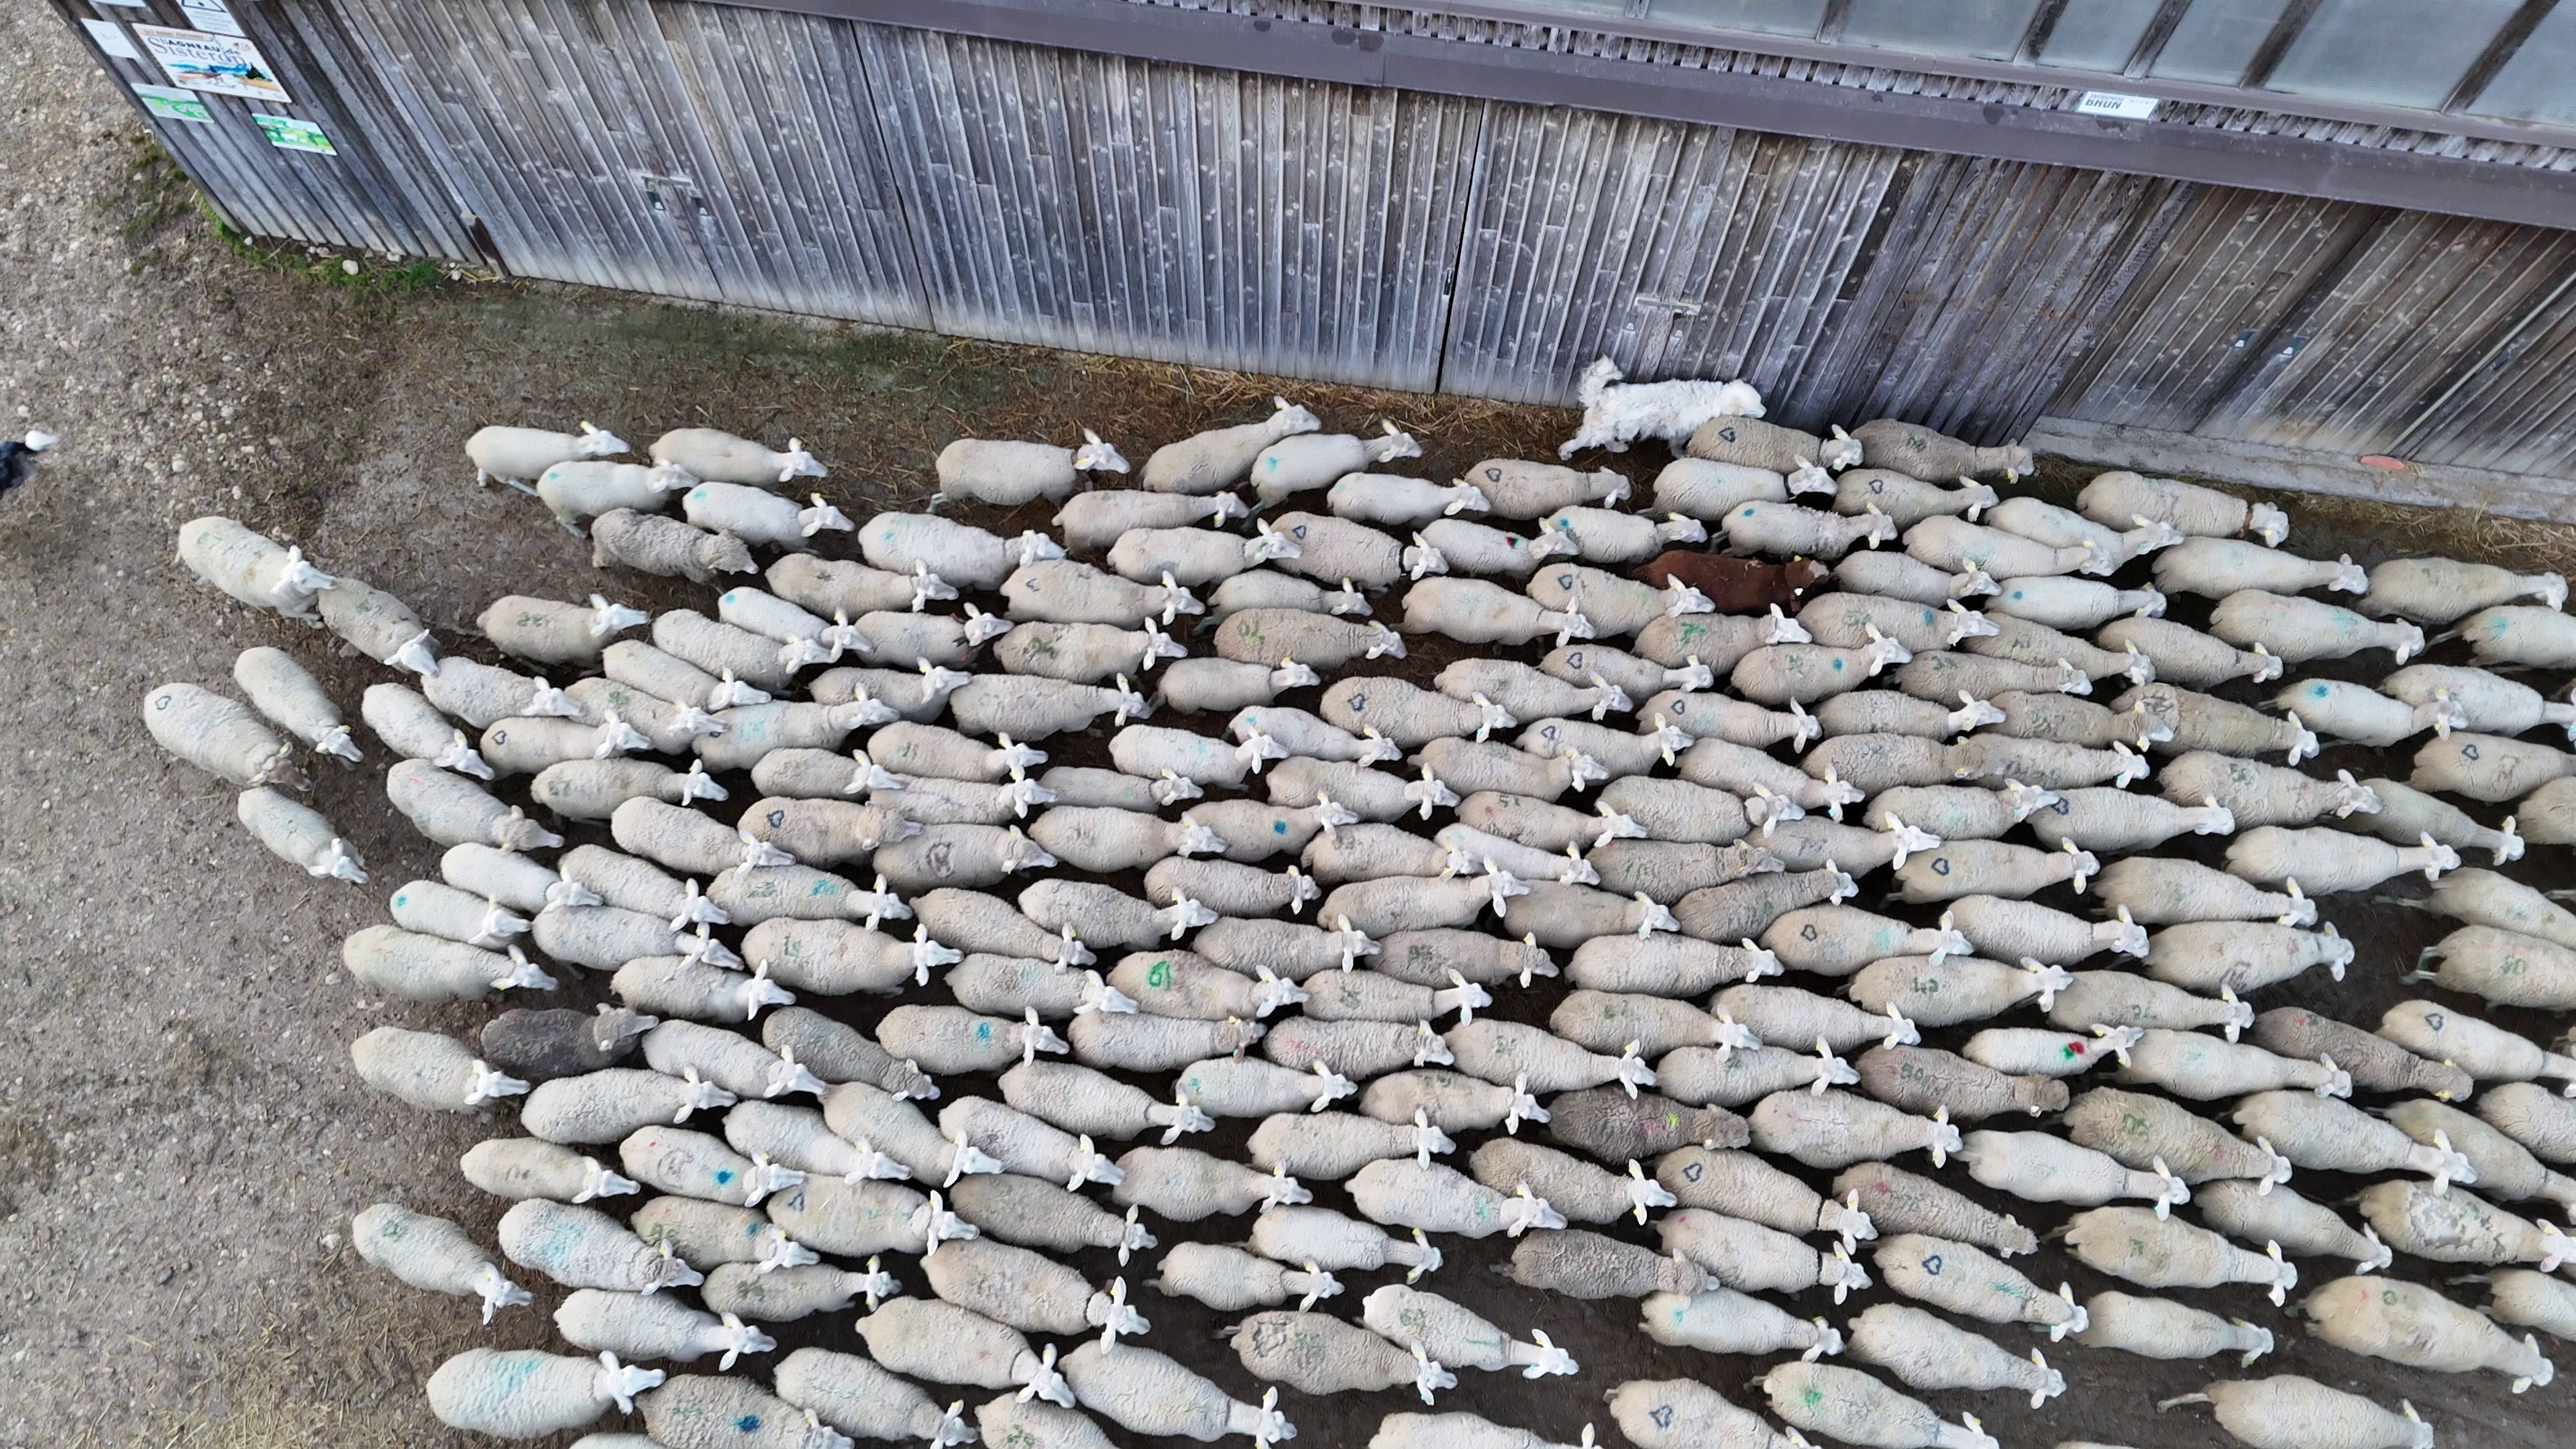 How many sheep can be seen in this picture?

203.